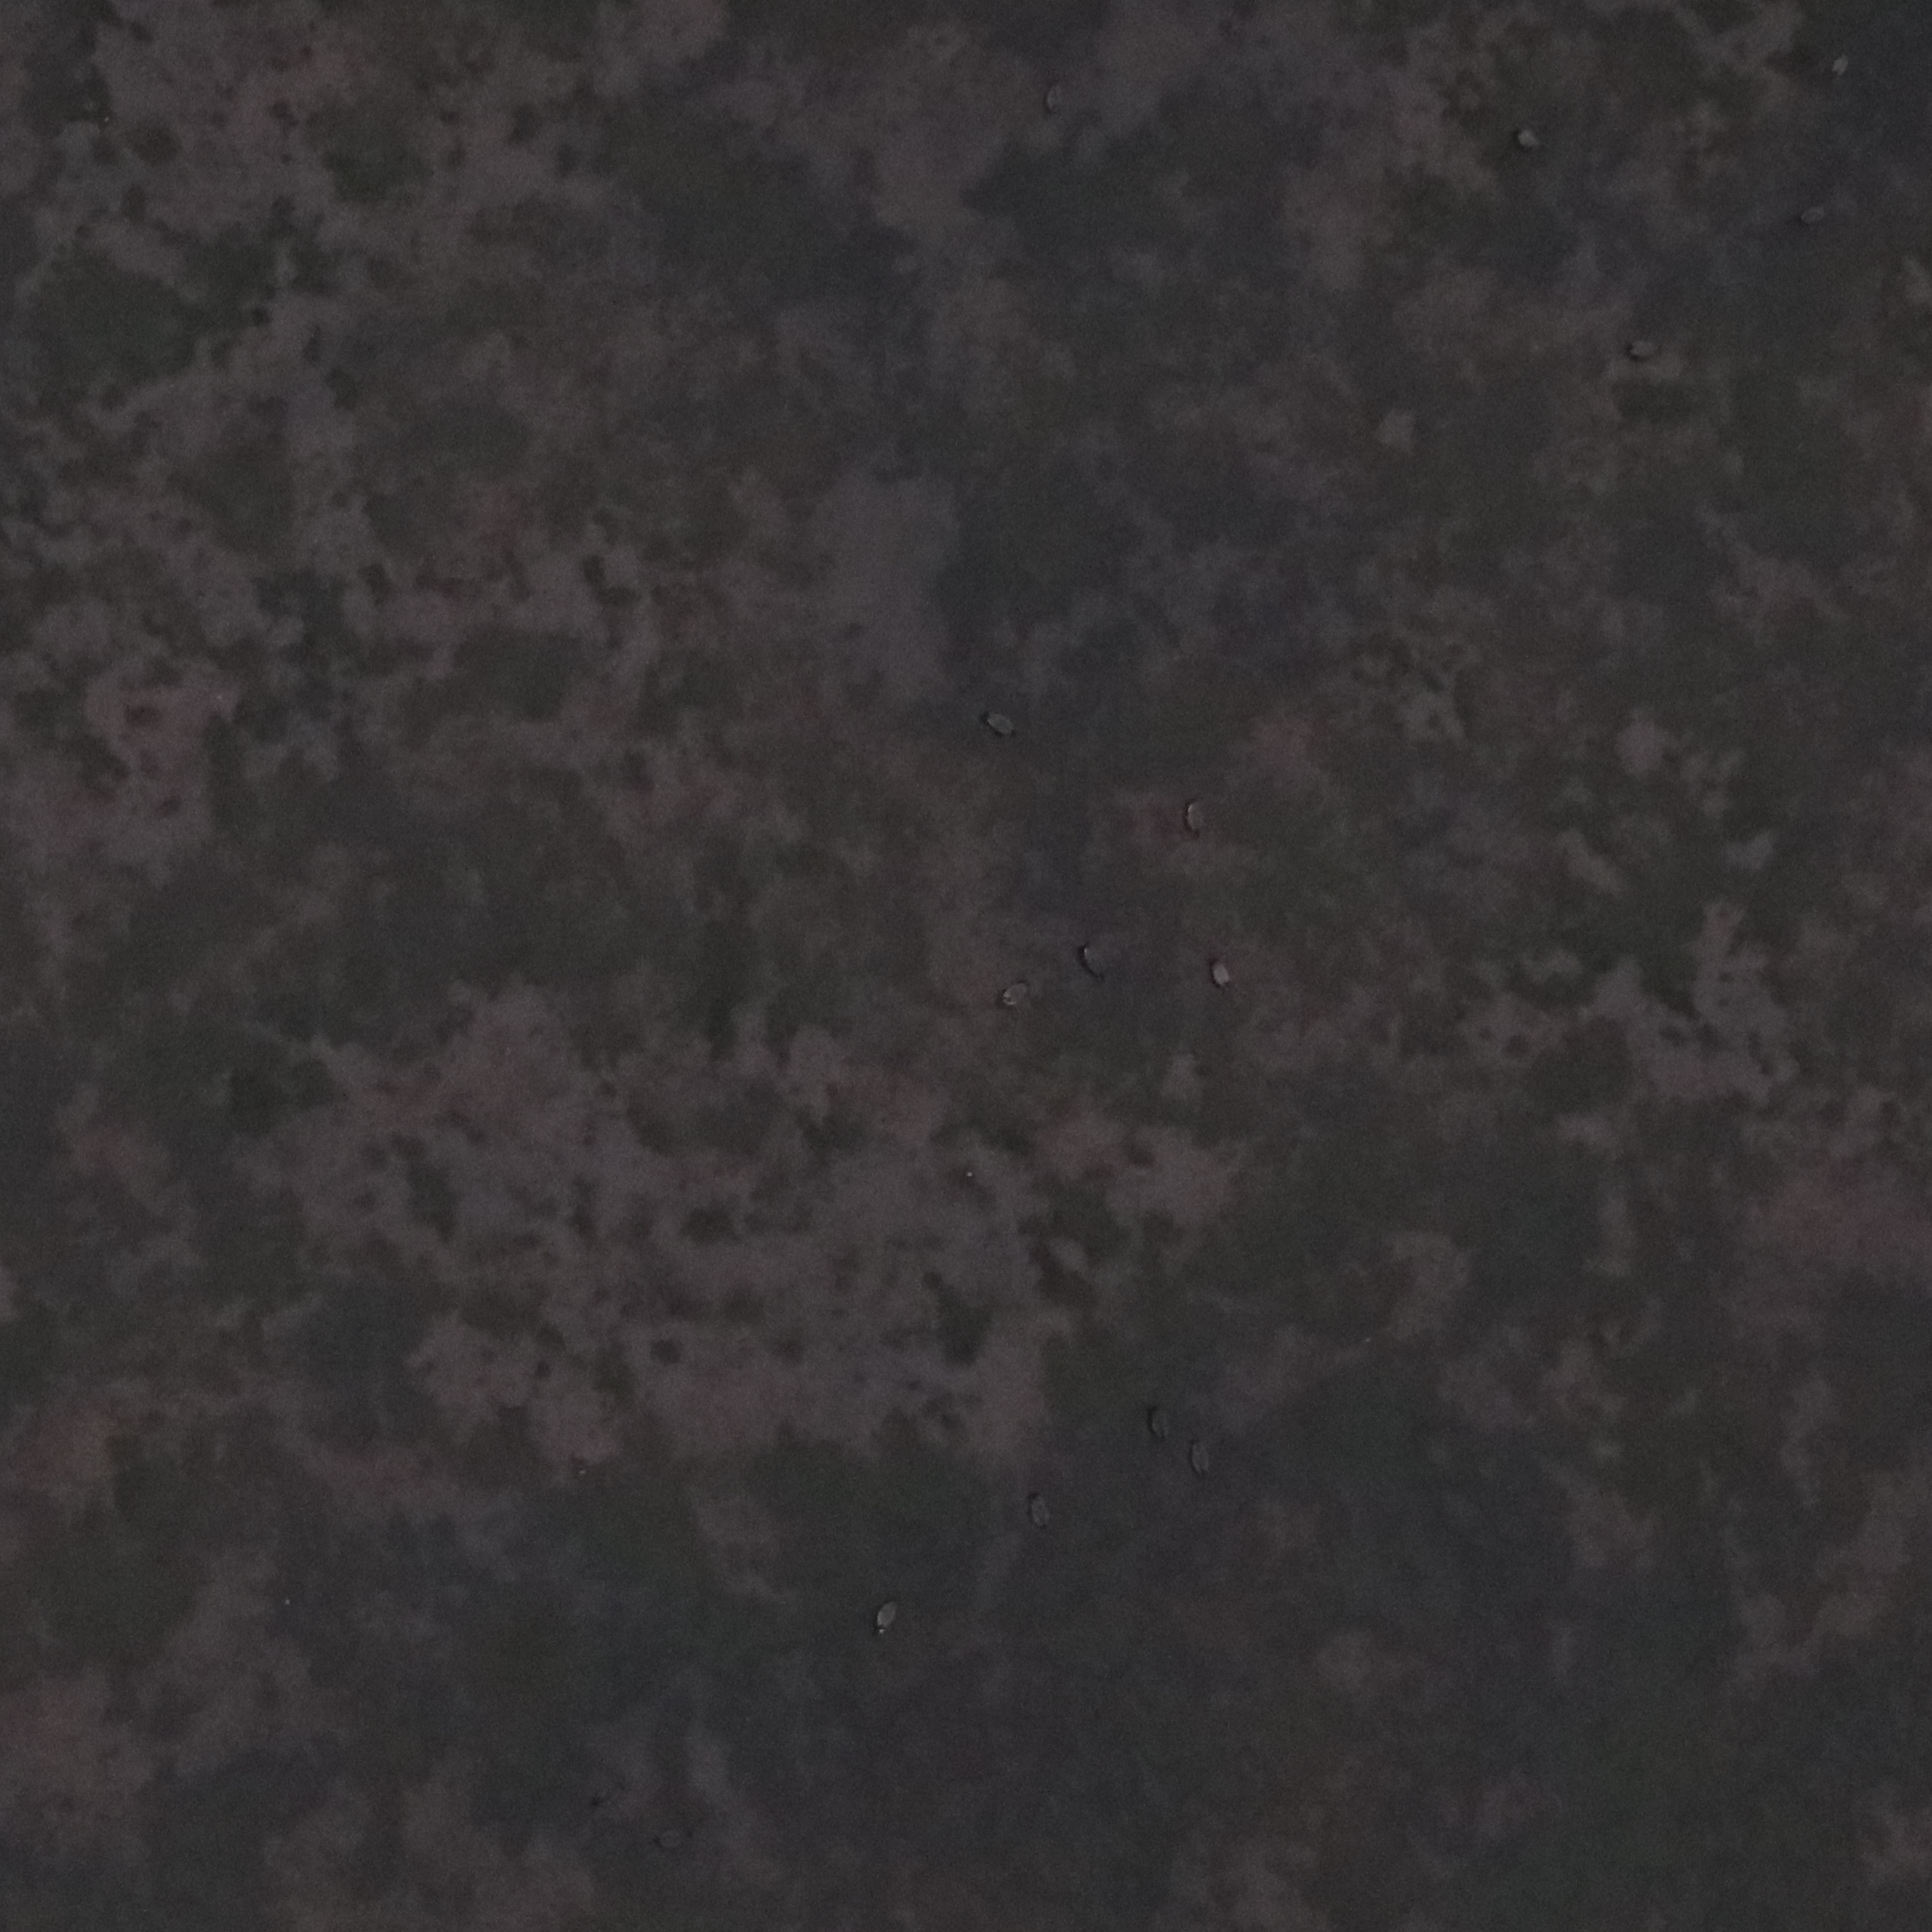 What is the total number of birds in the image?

16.